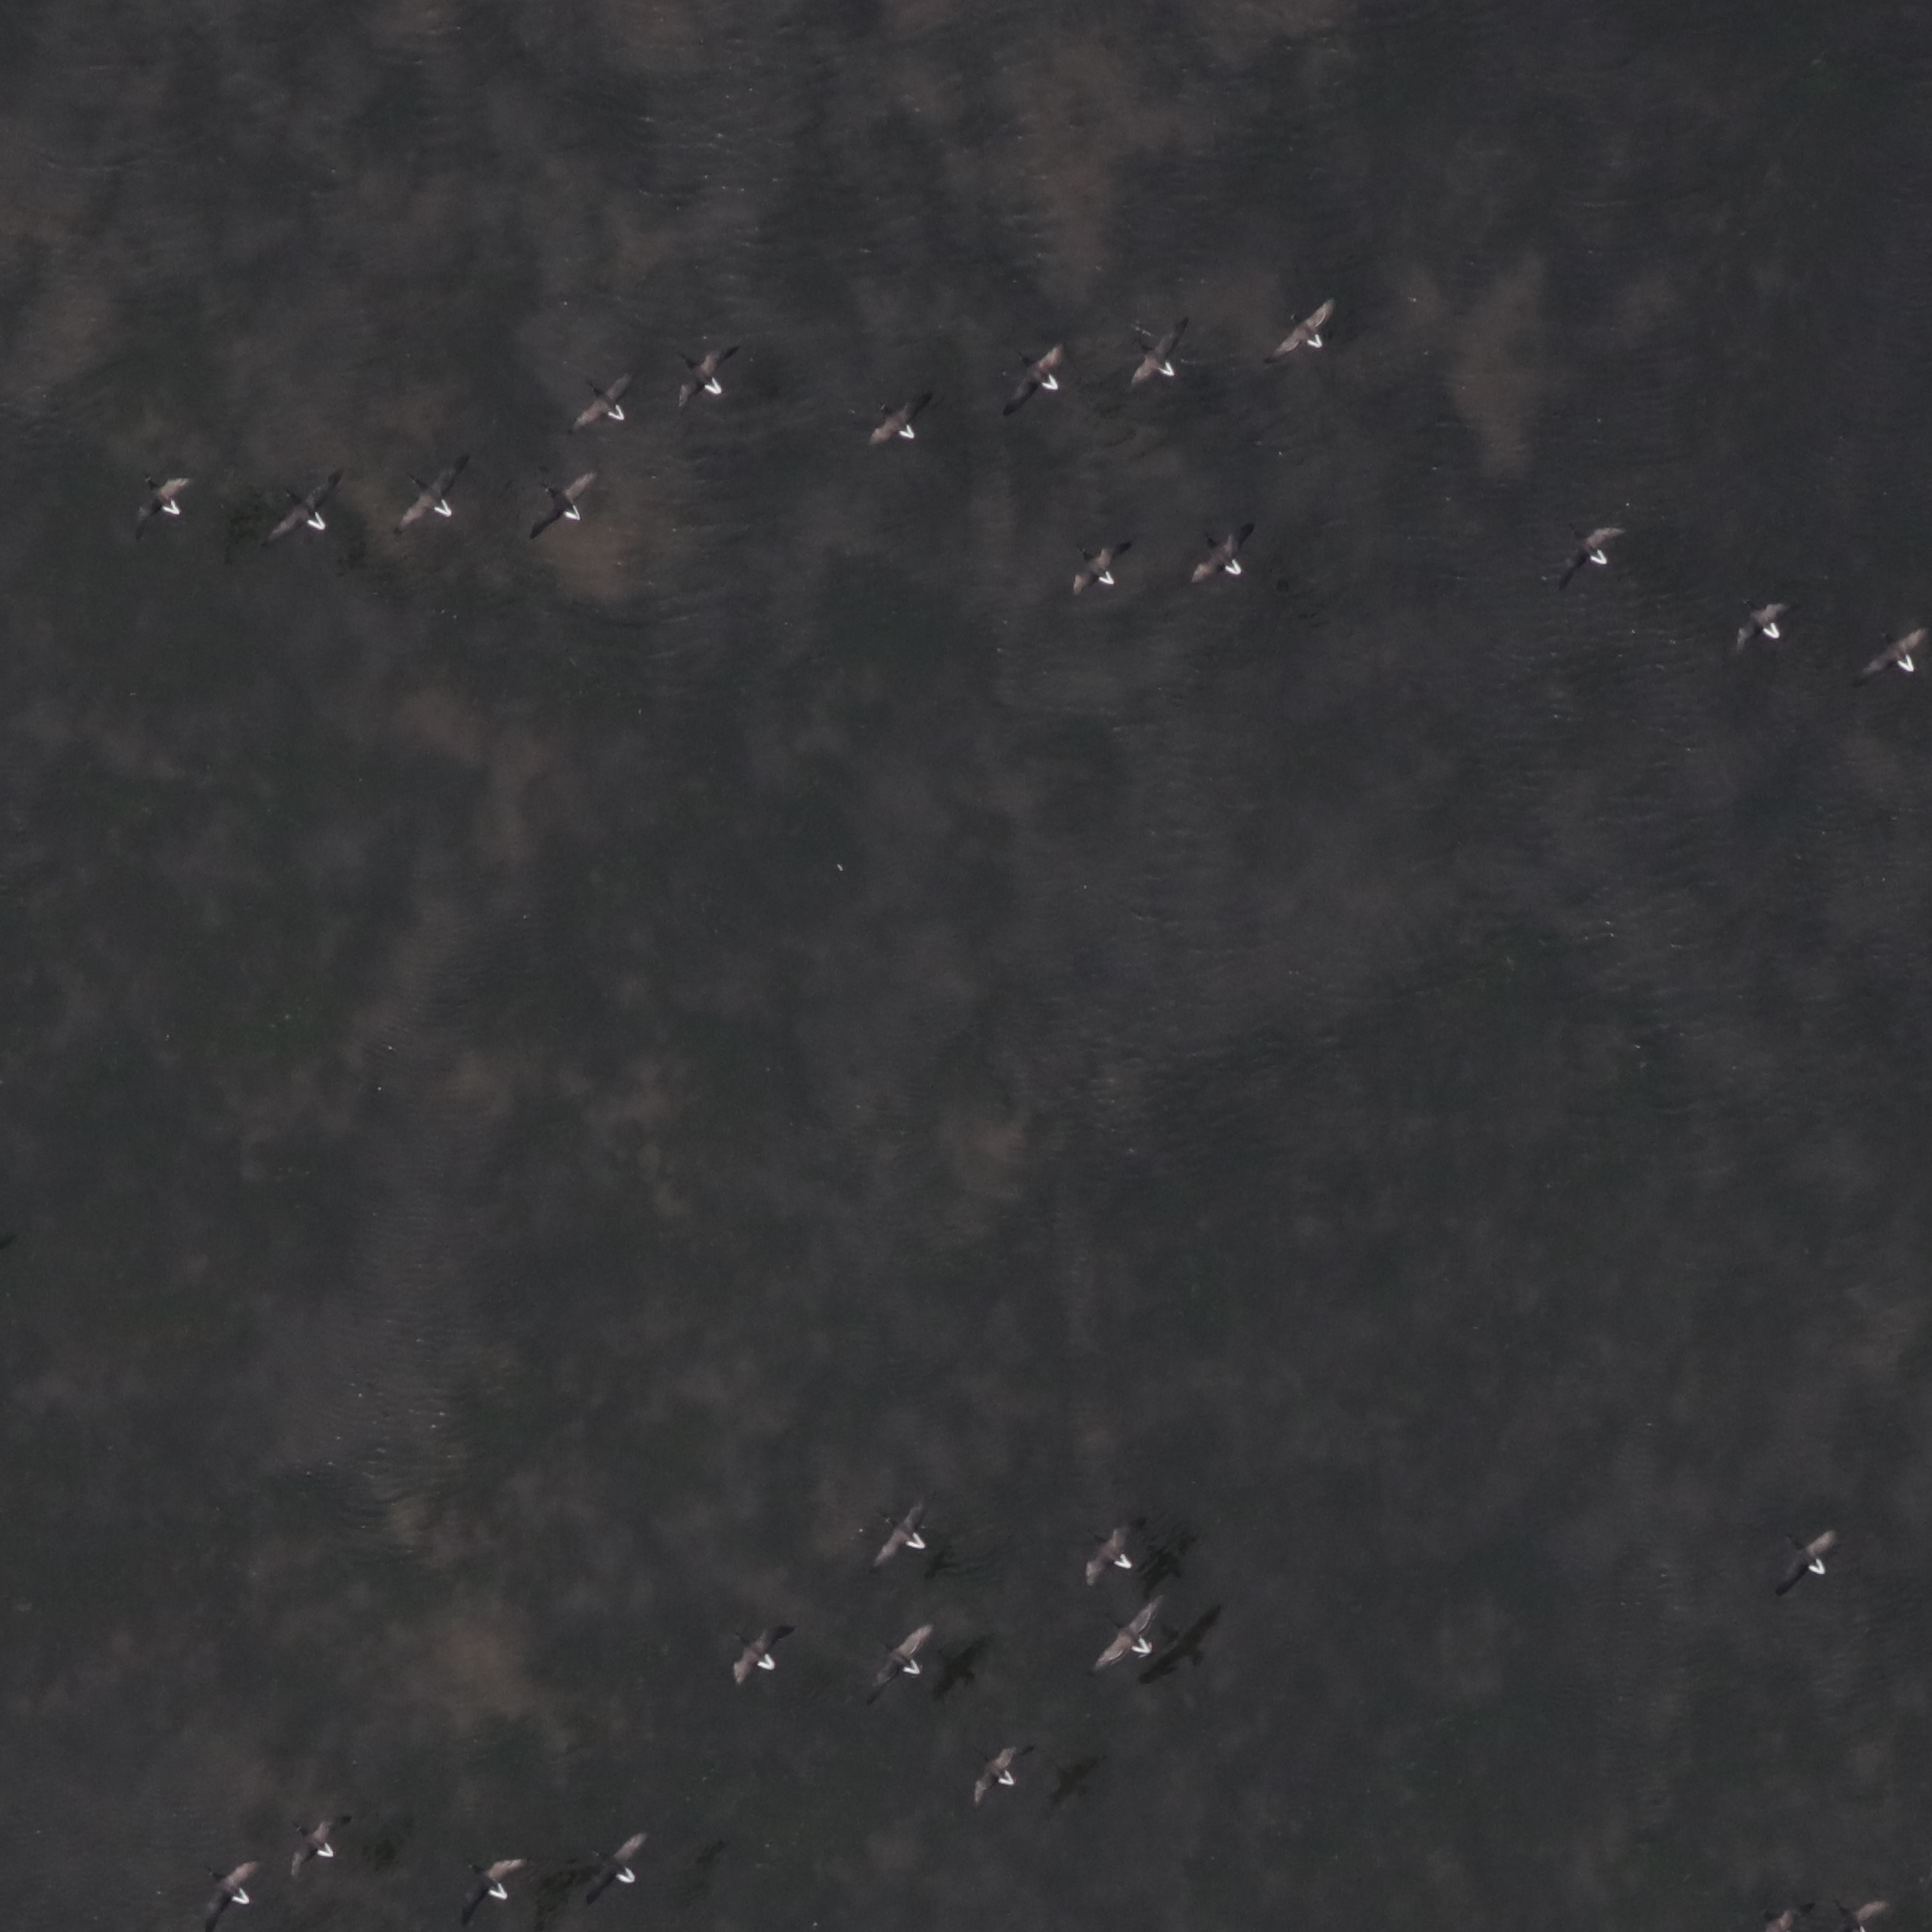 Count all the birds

28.